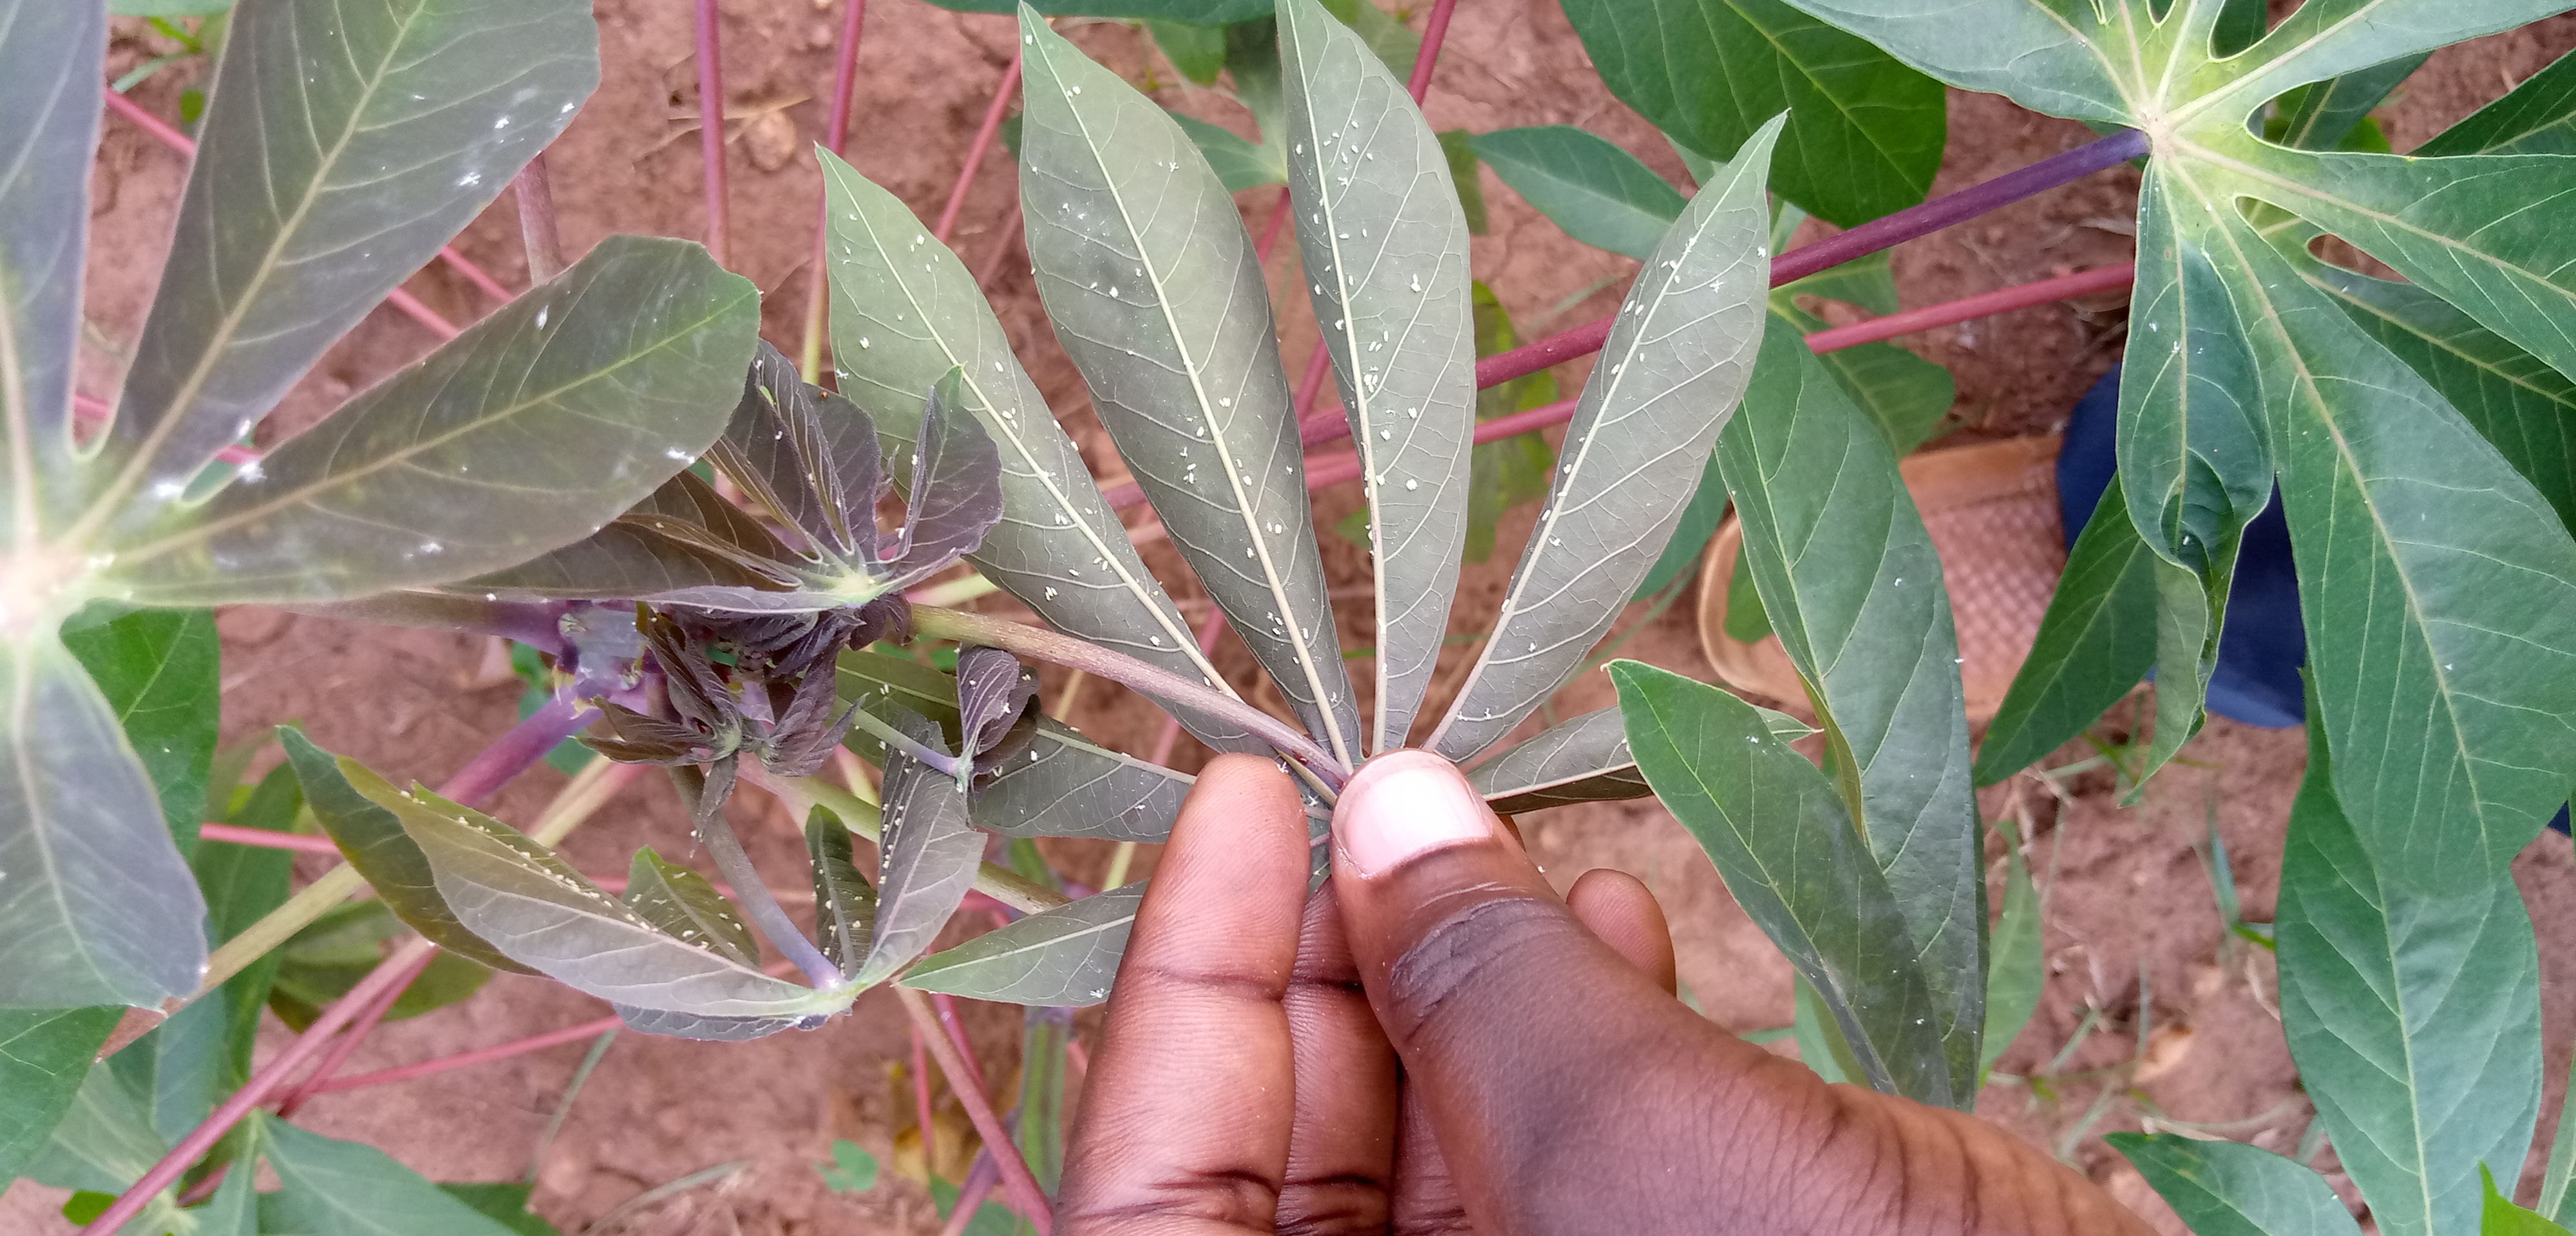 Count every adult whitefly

162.